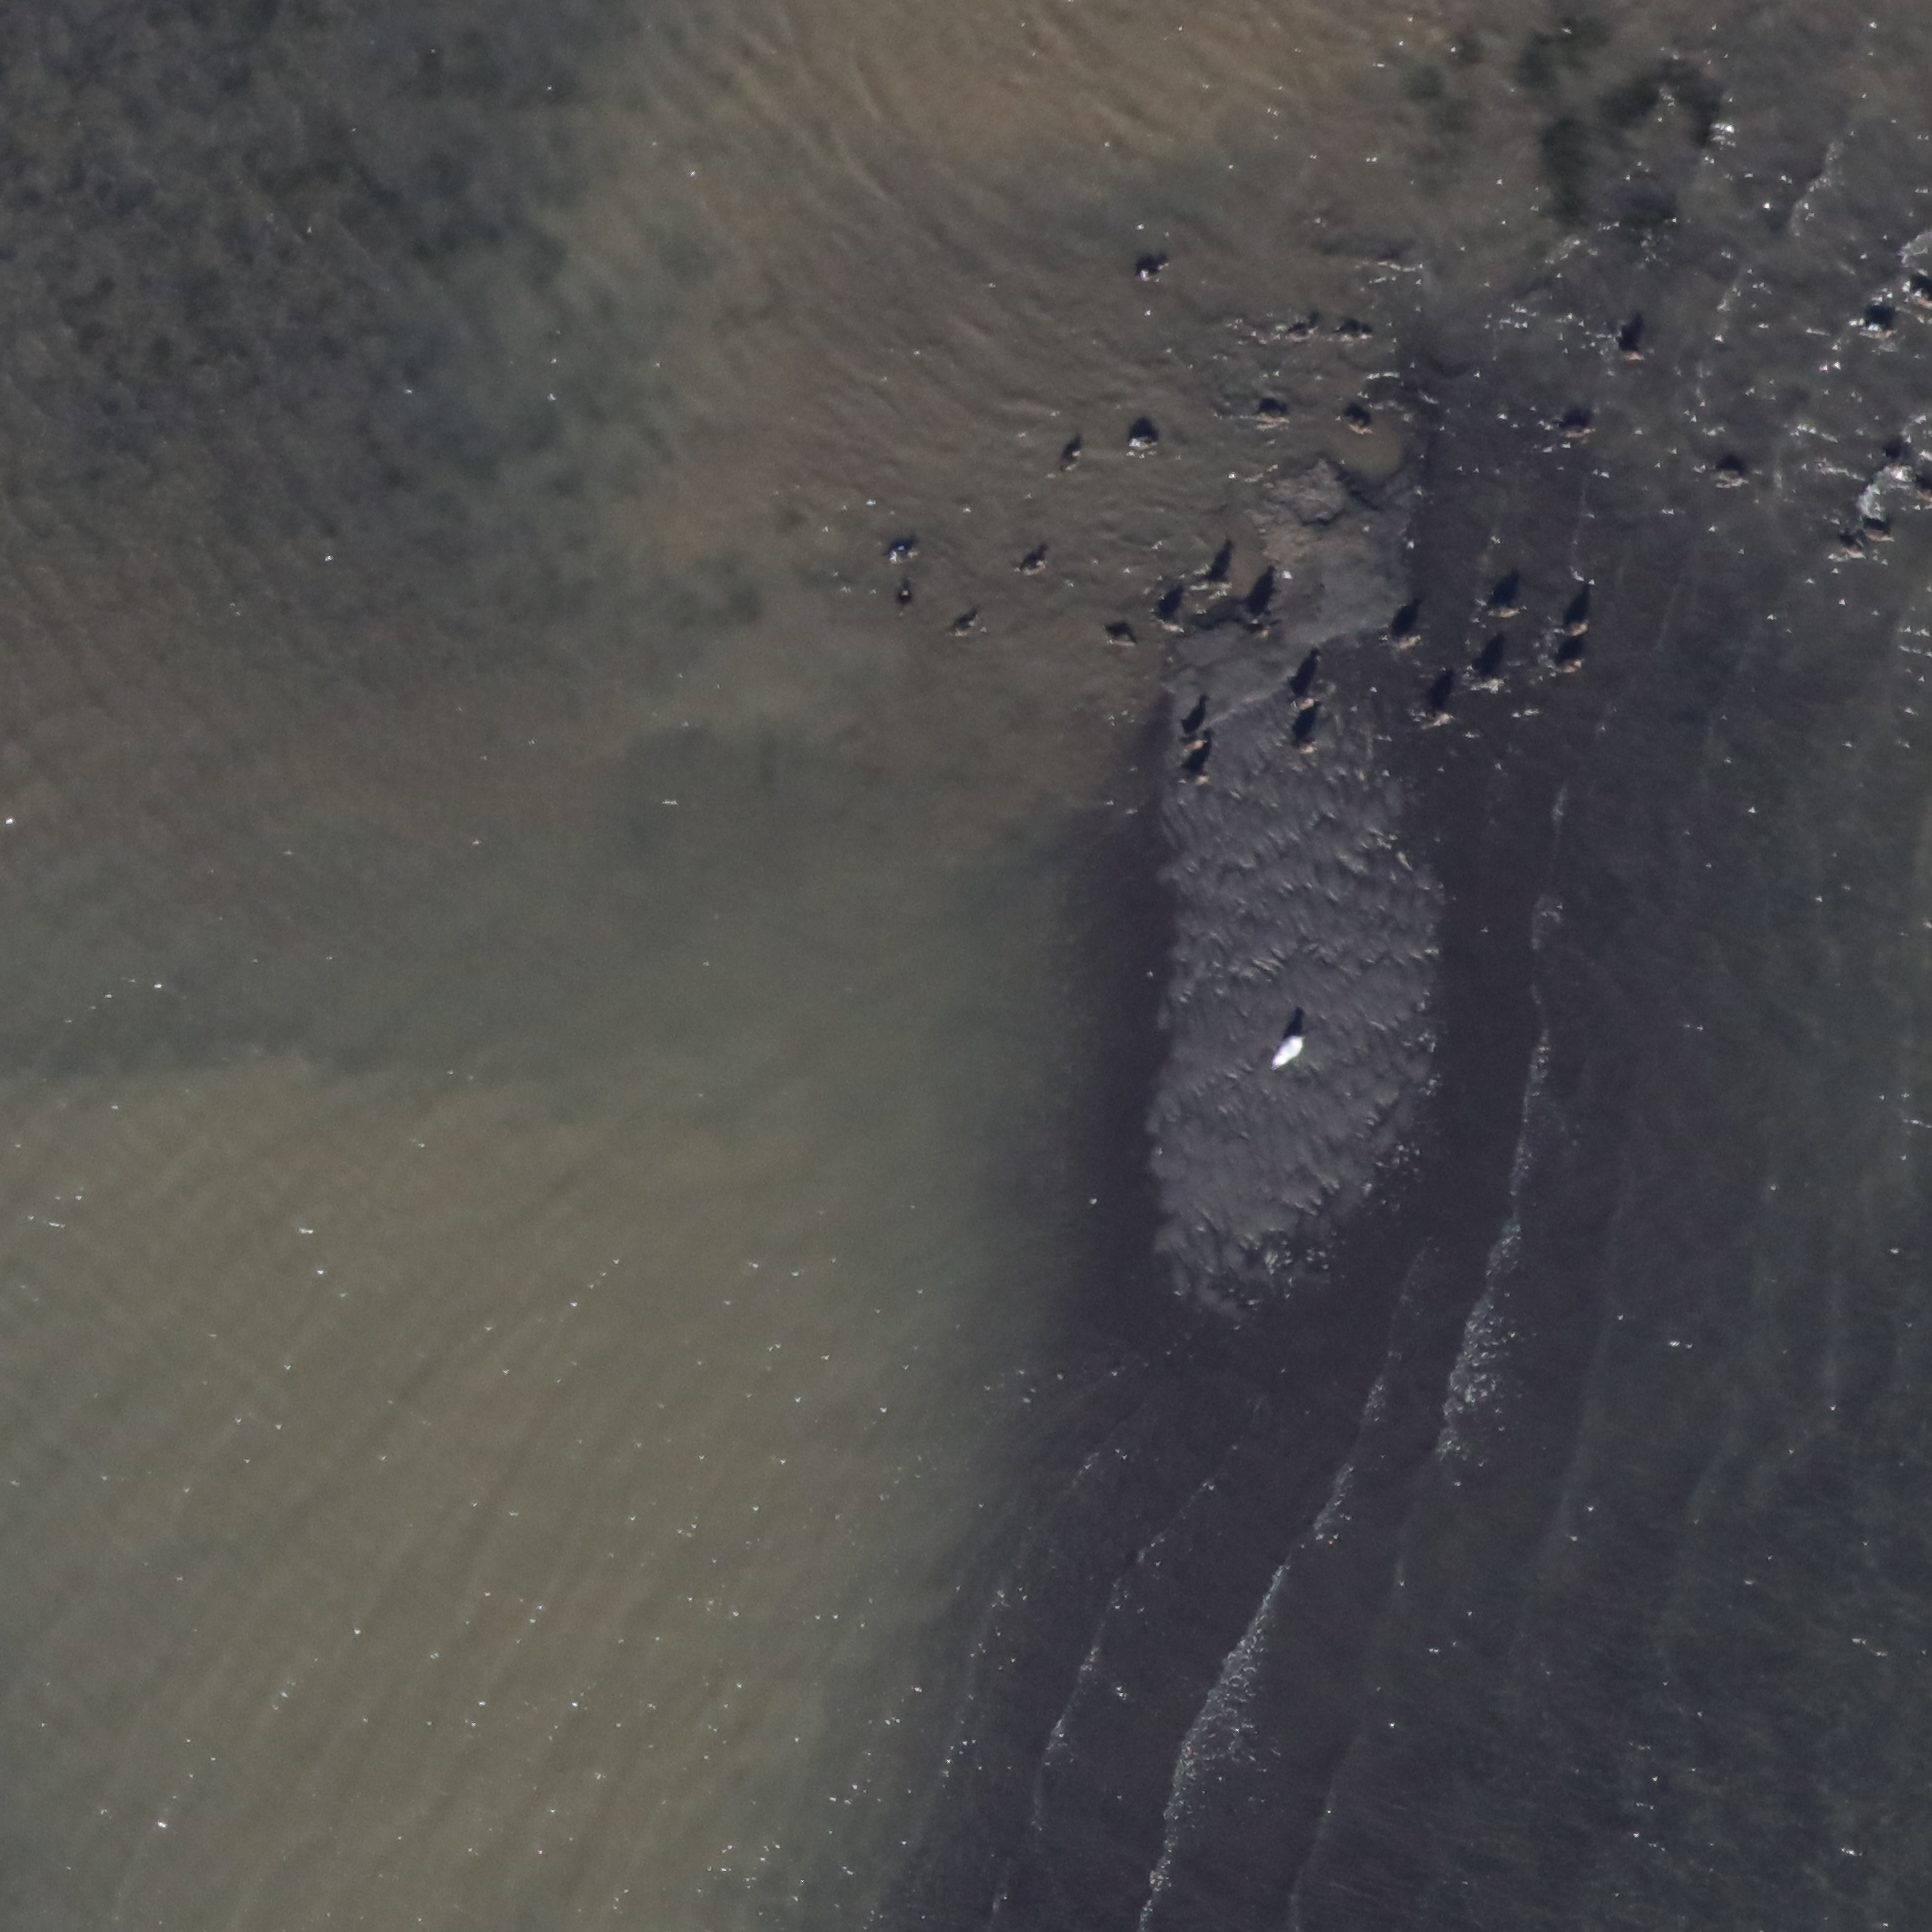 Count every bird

35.